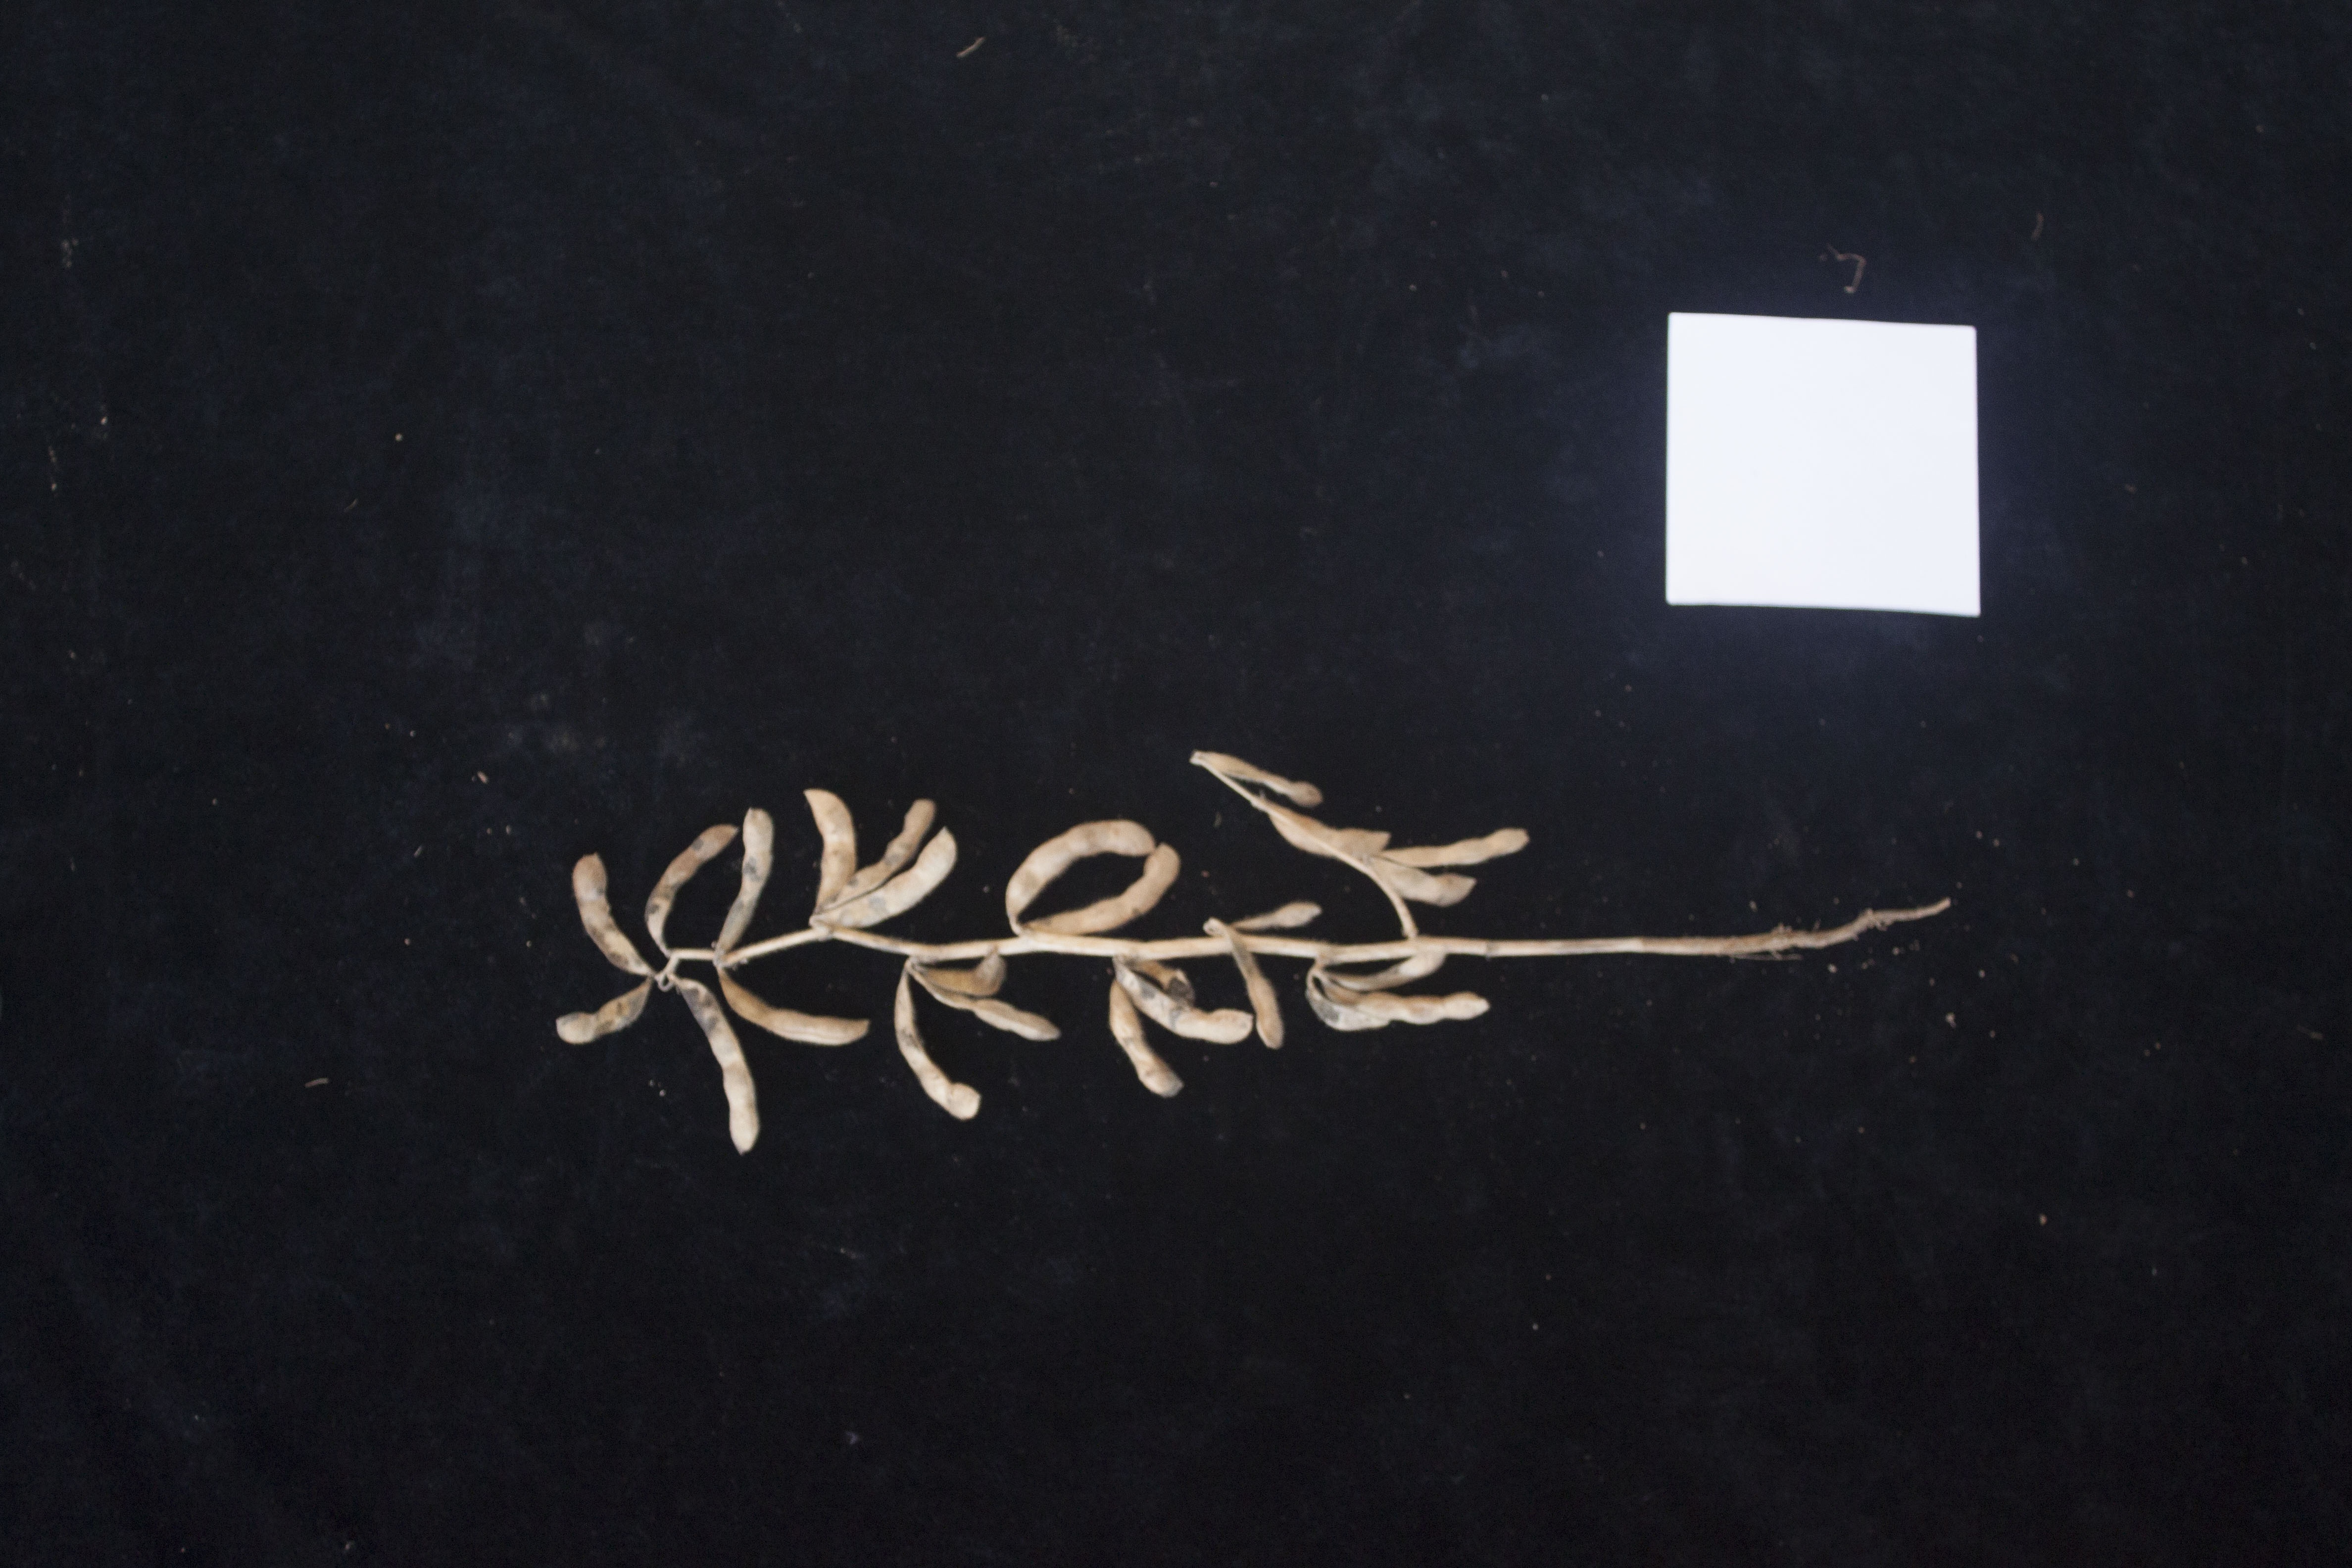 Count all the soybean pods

24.